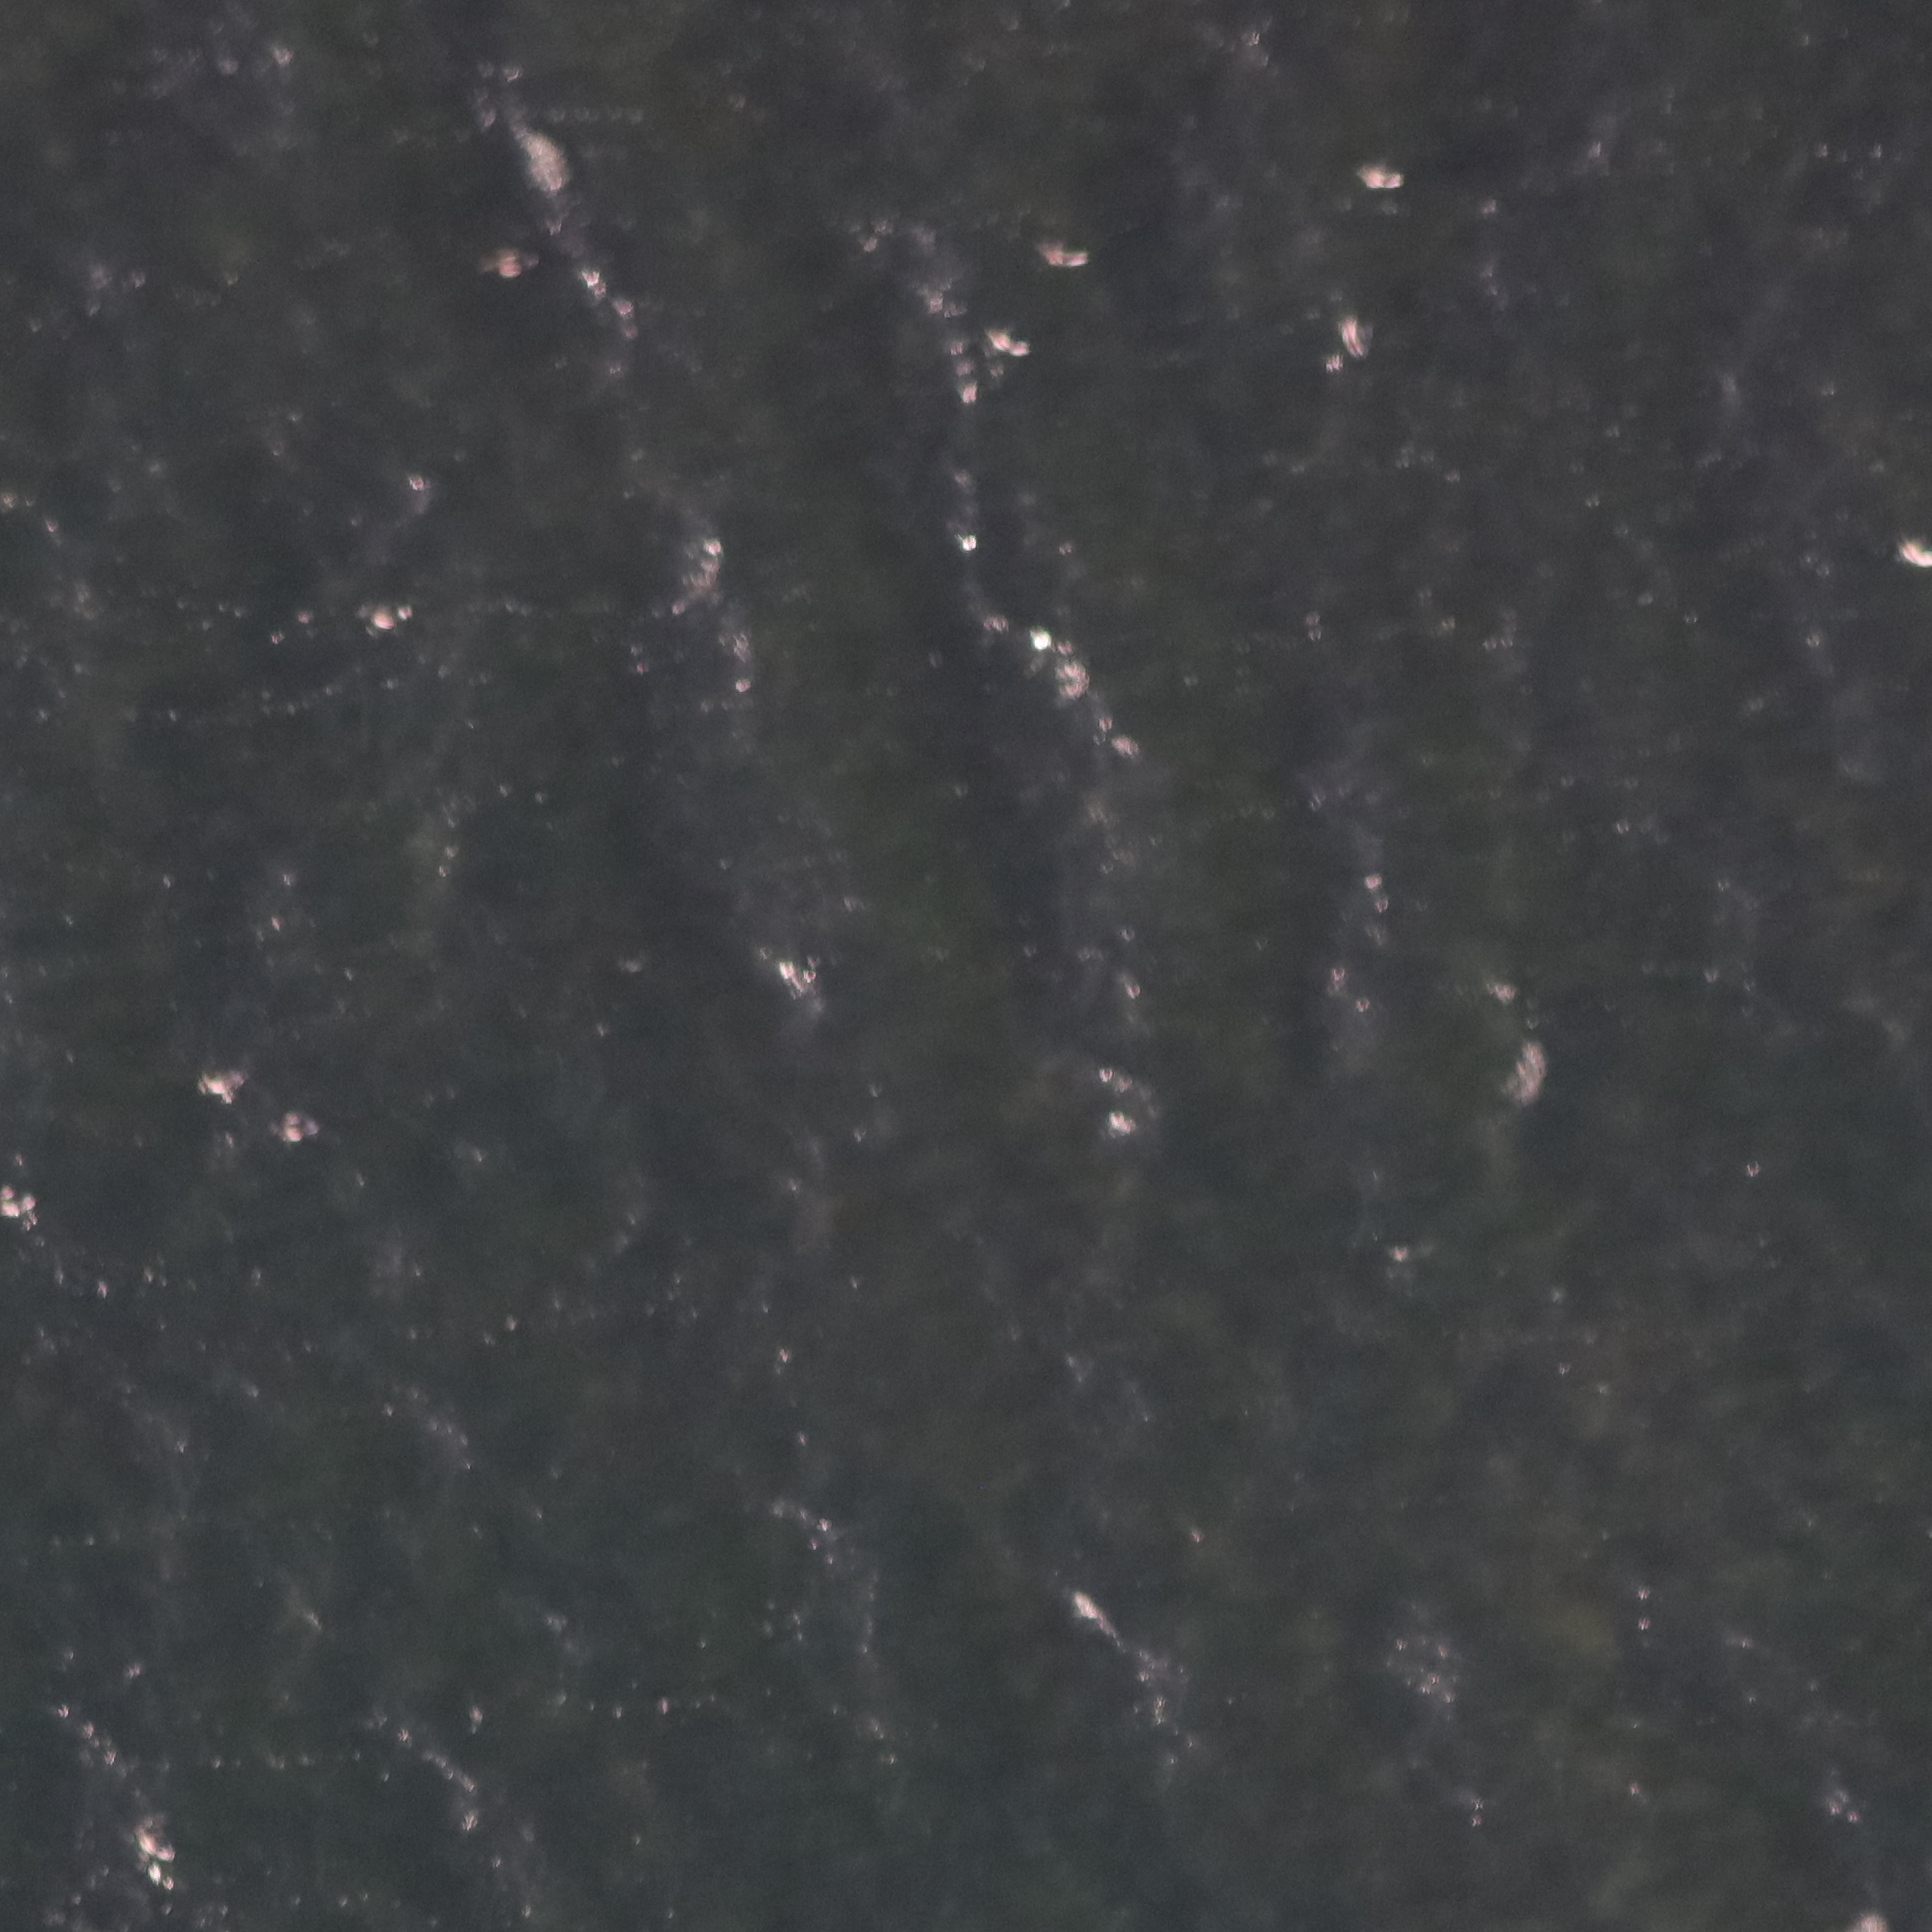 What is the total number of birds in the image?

11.